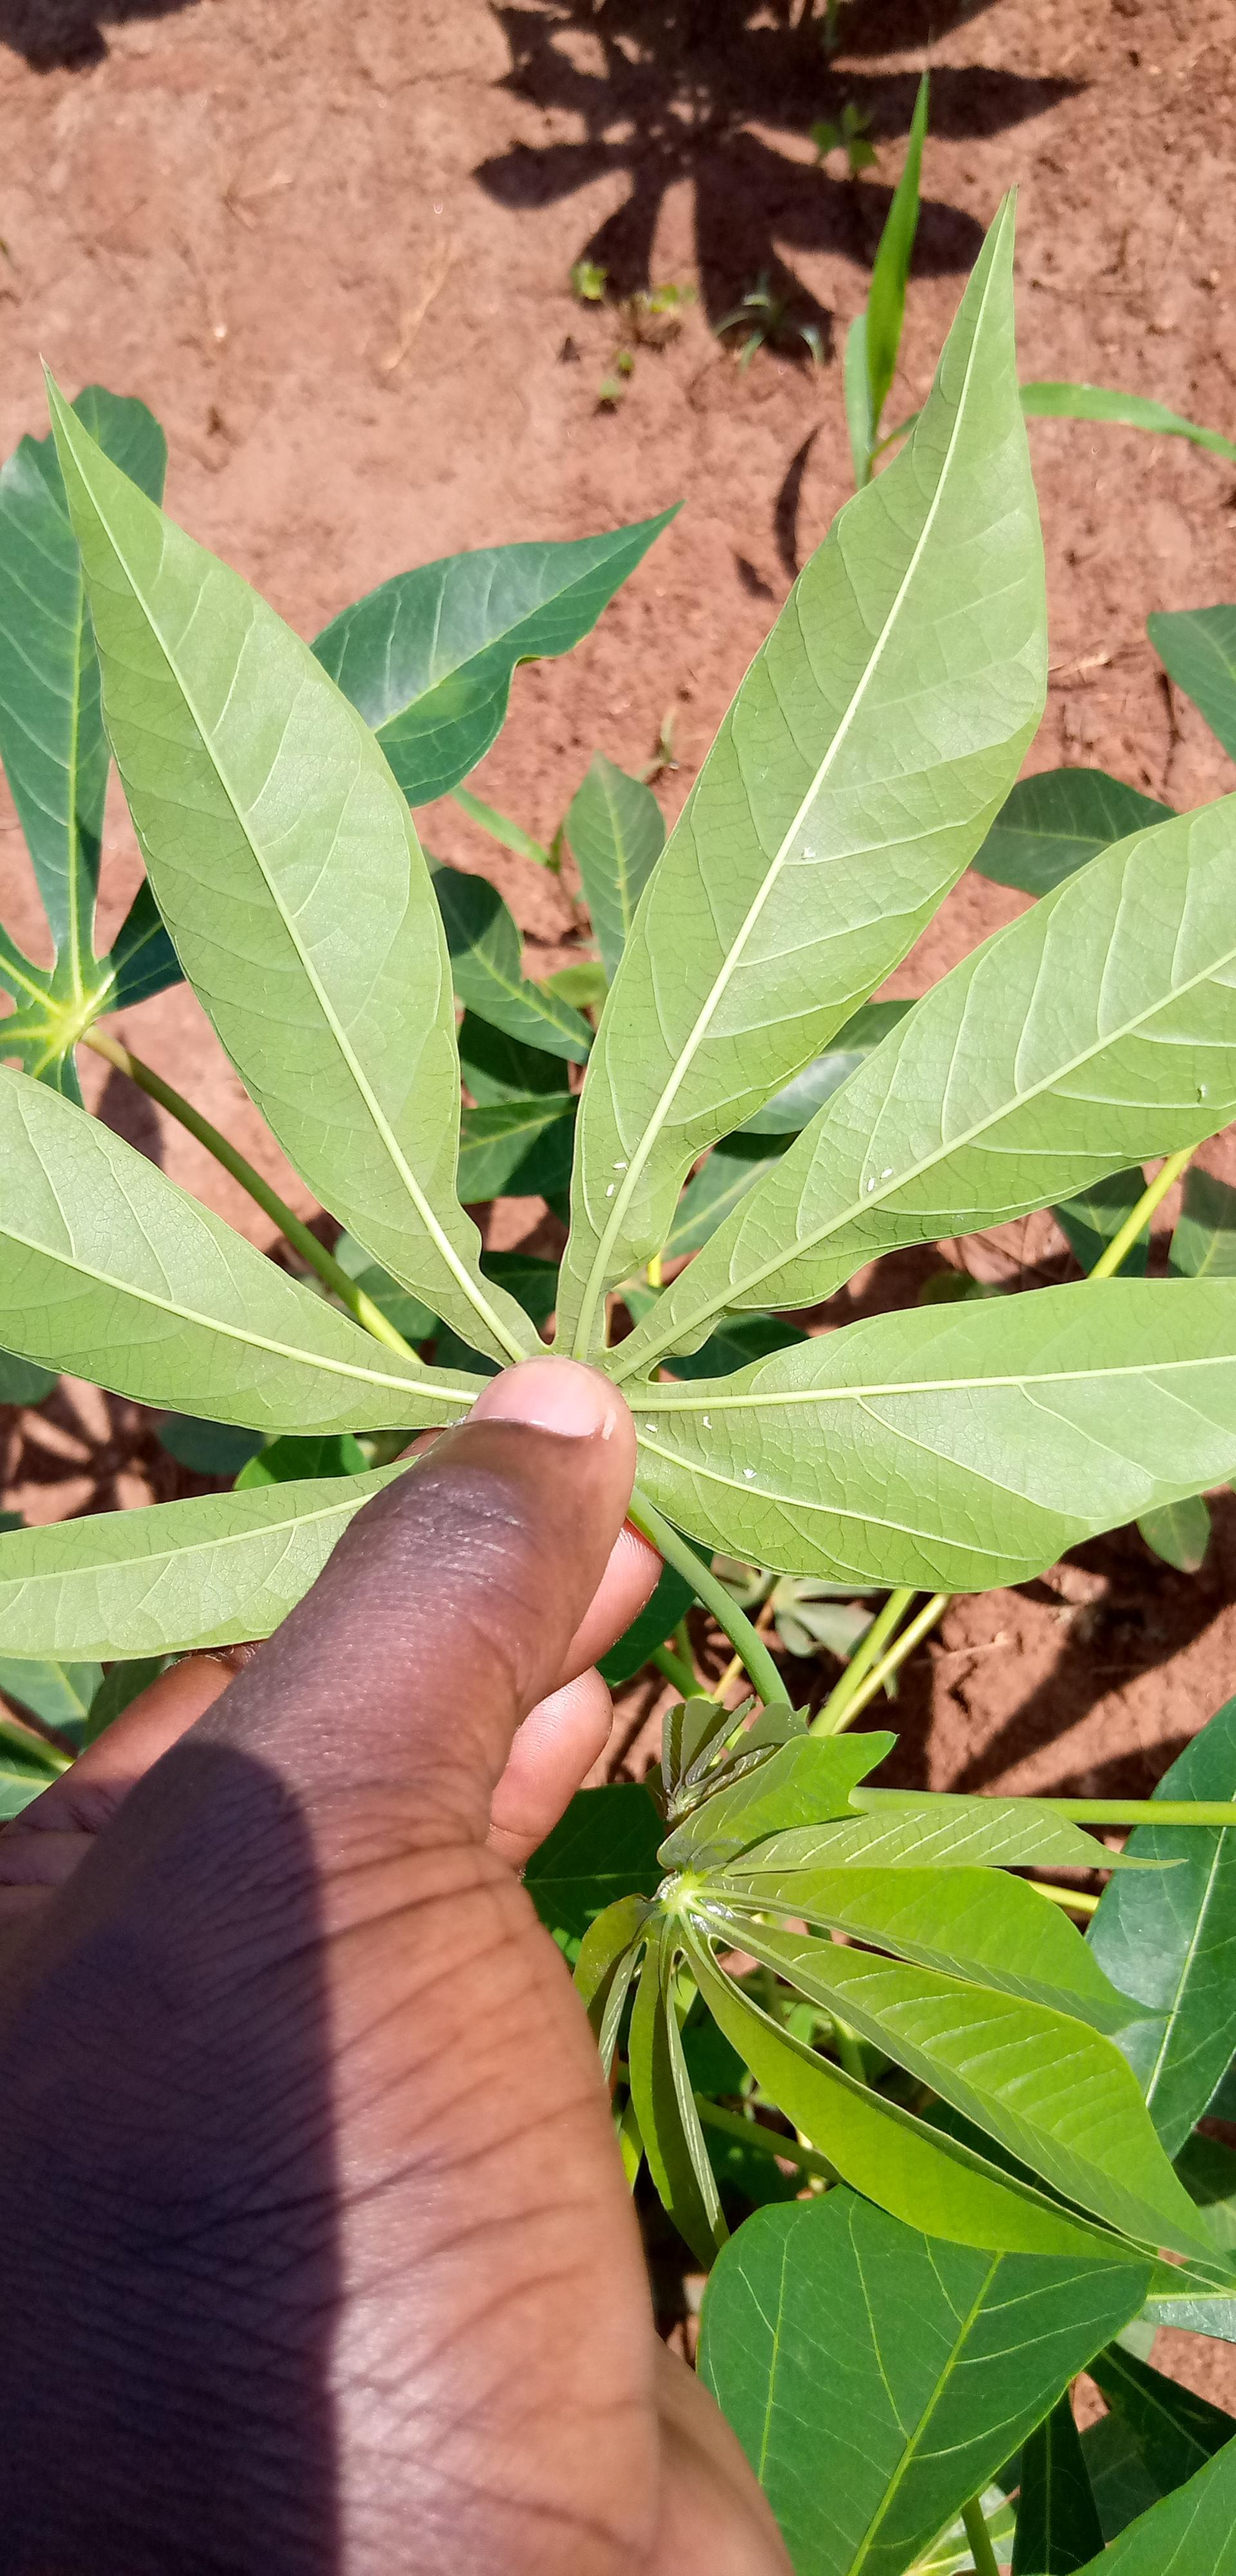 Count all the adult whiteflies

9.